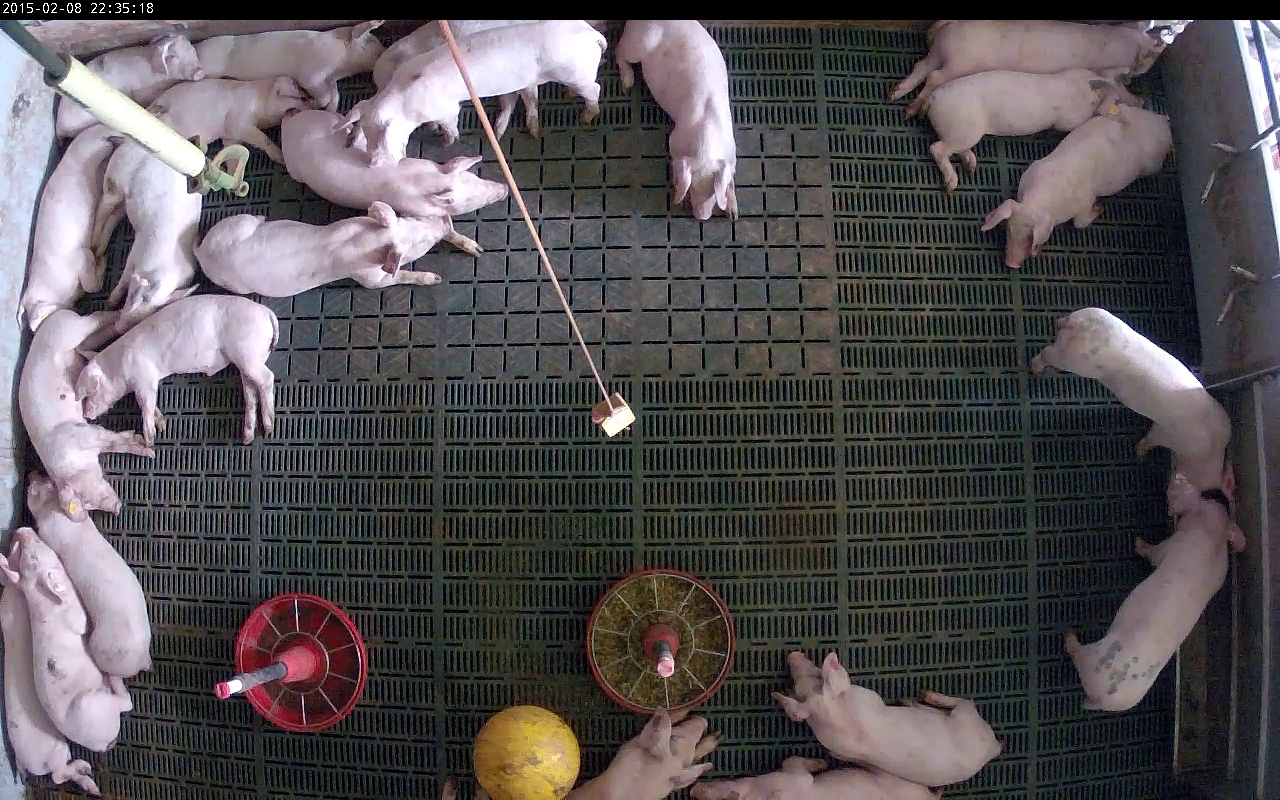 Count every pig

23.